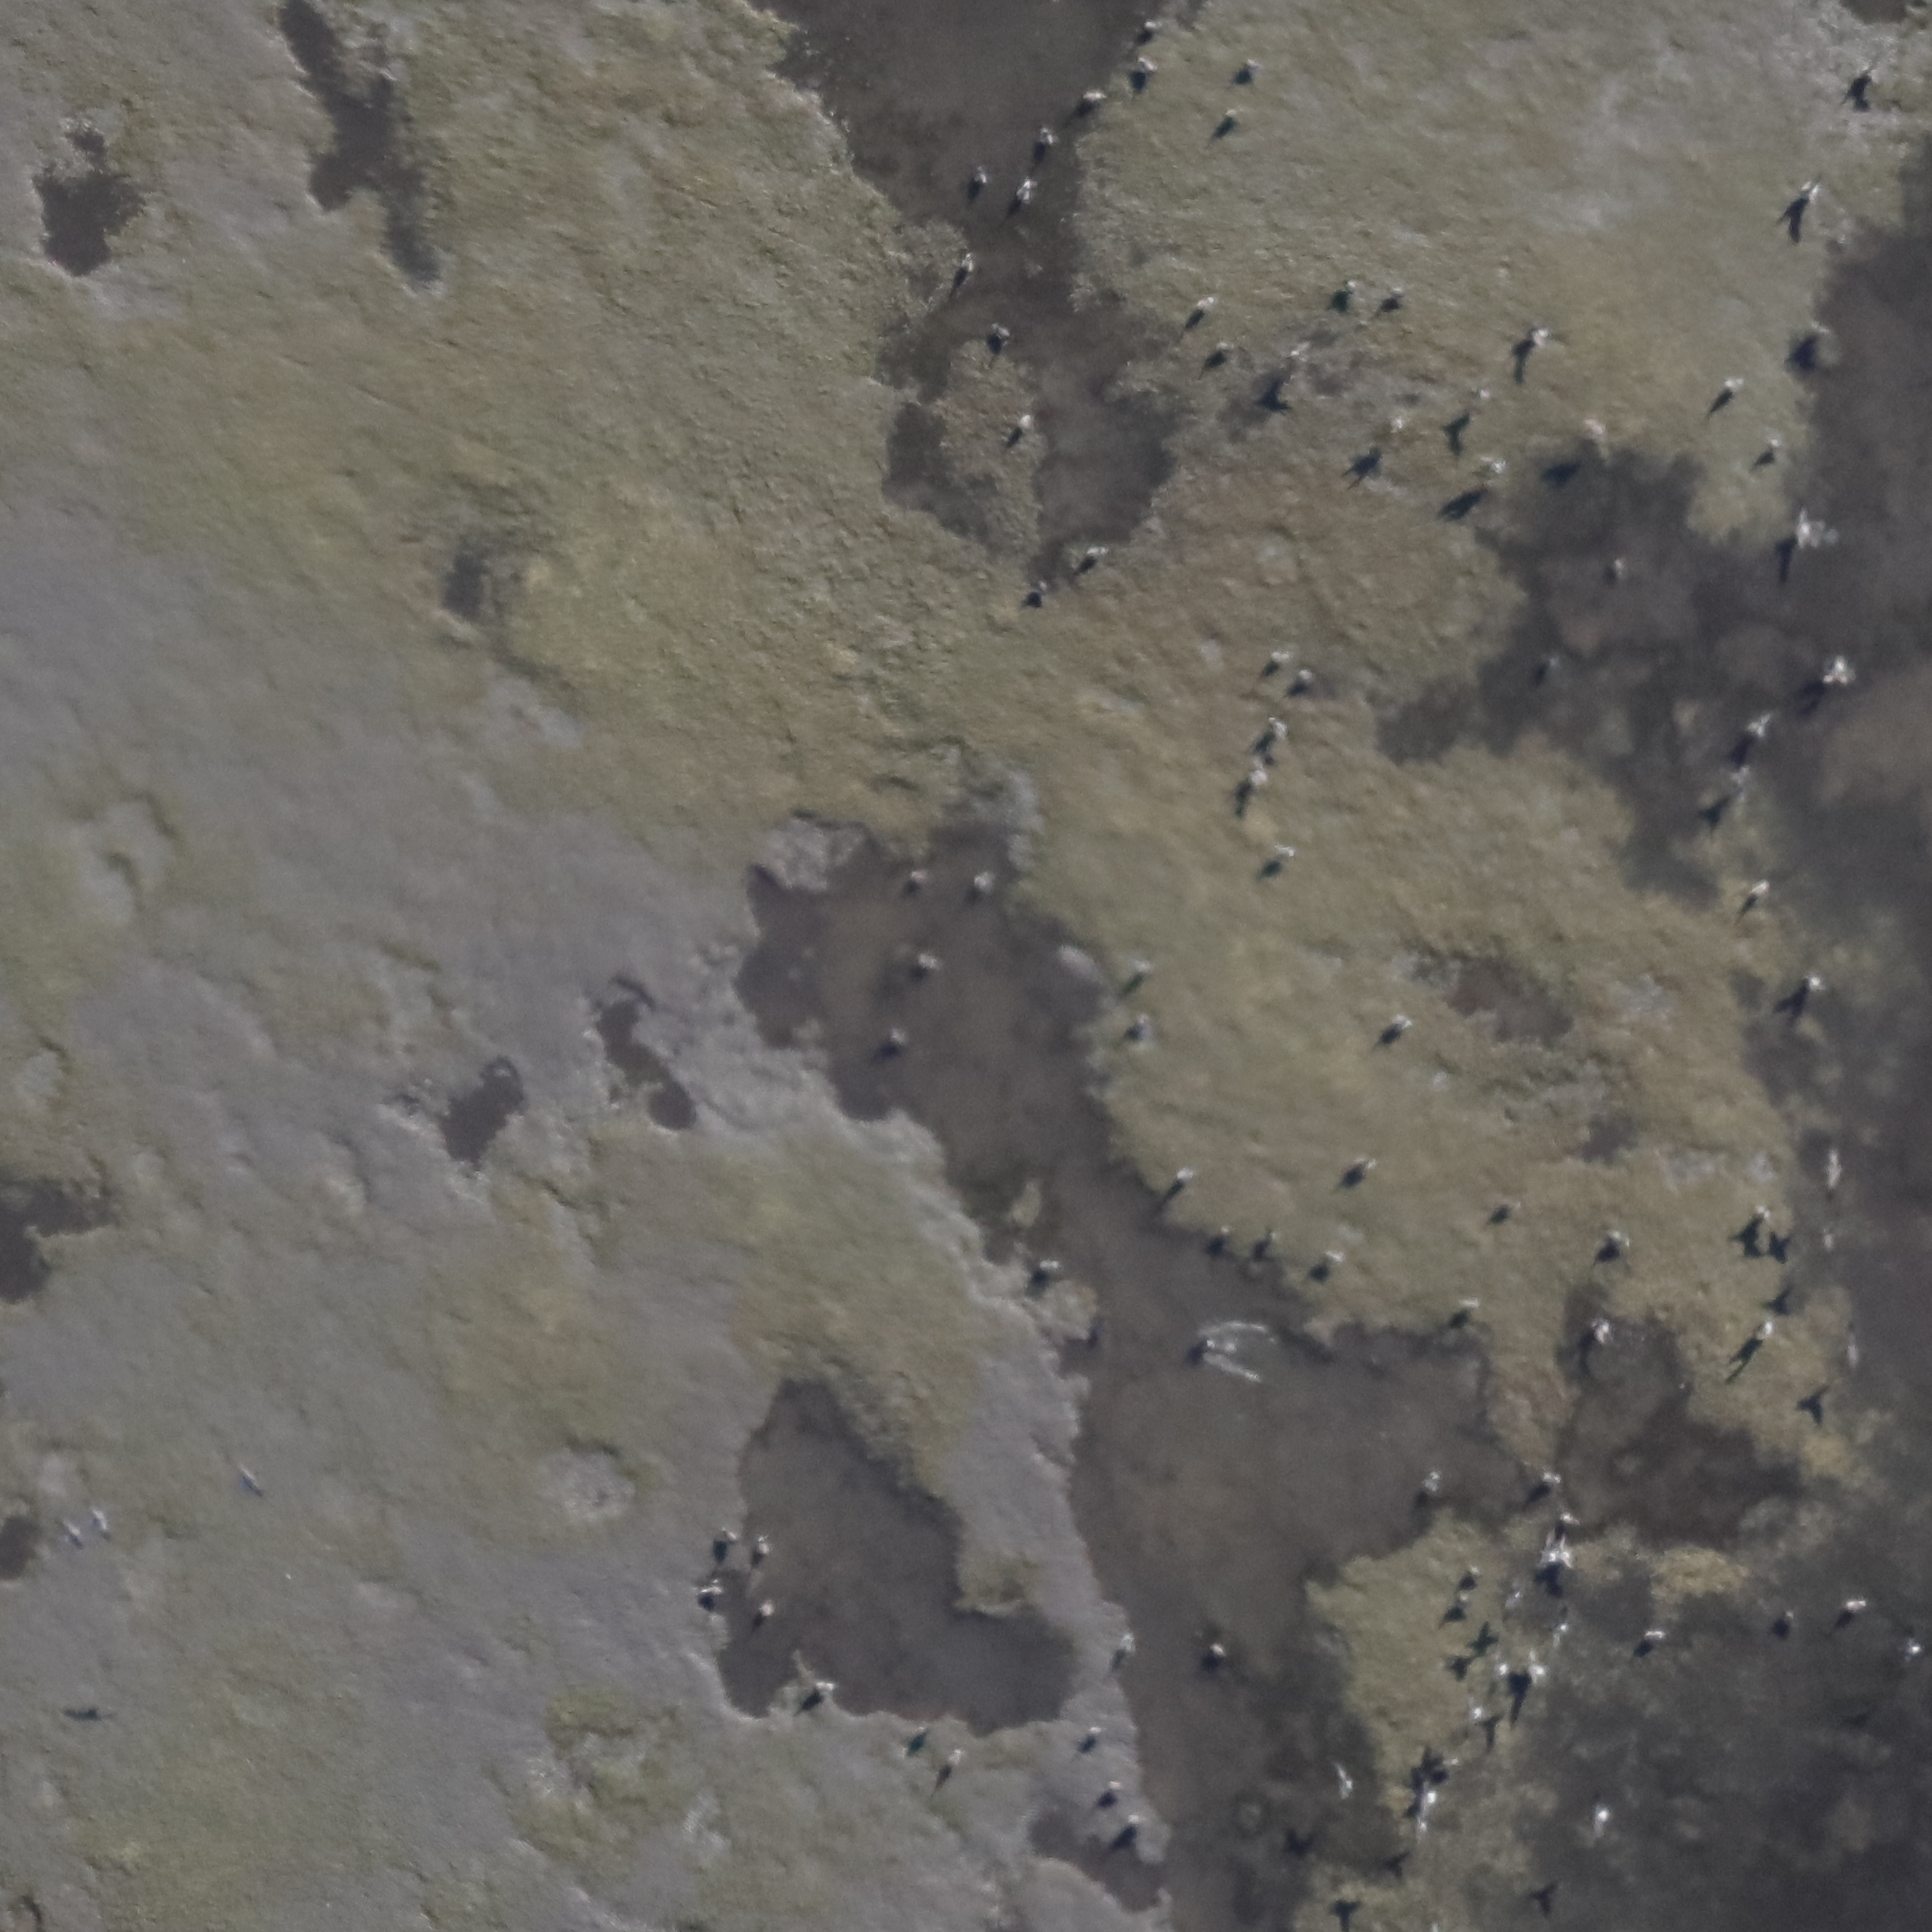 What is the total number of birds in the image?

100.